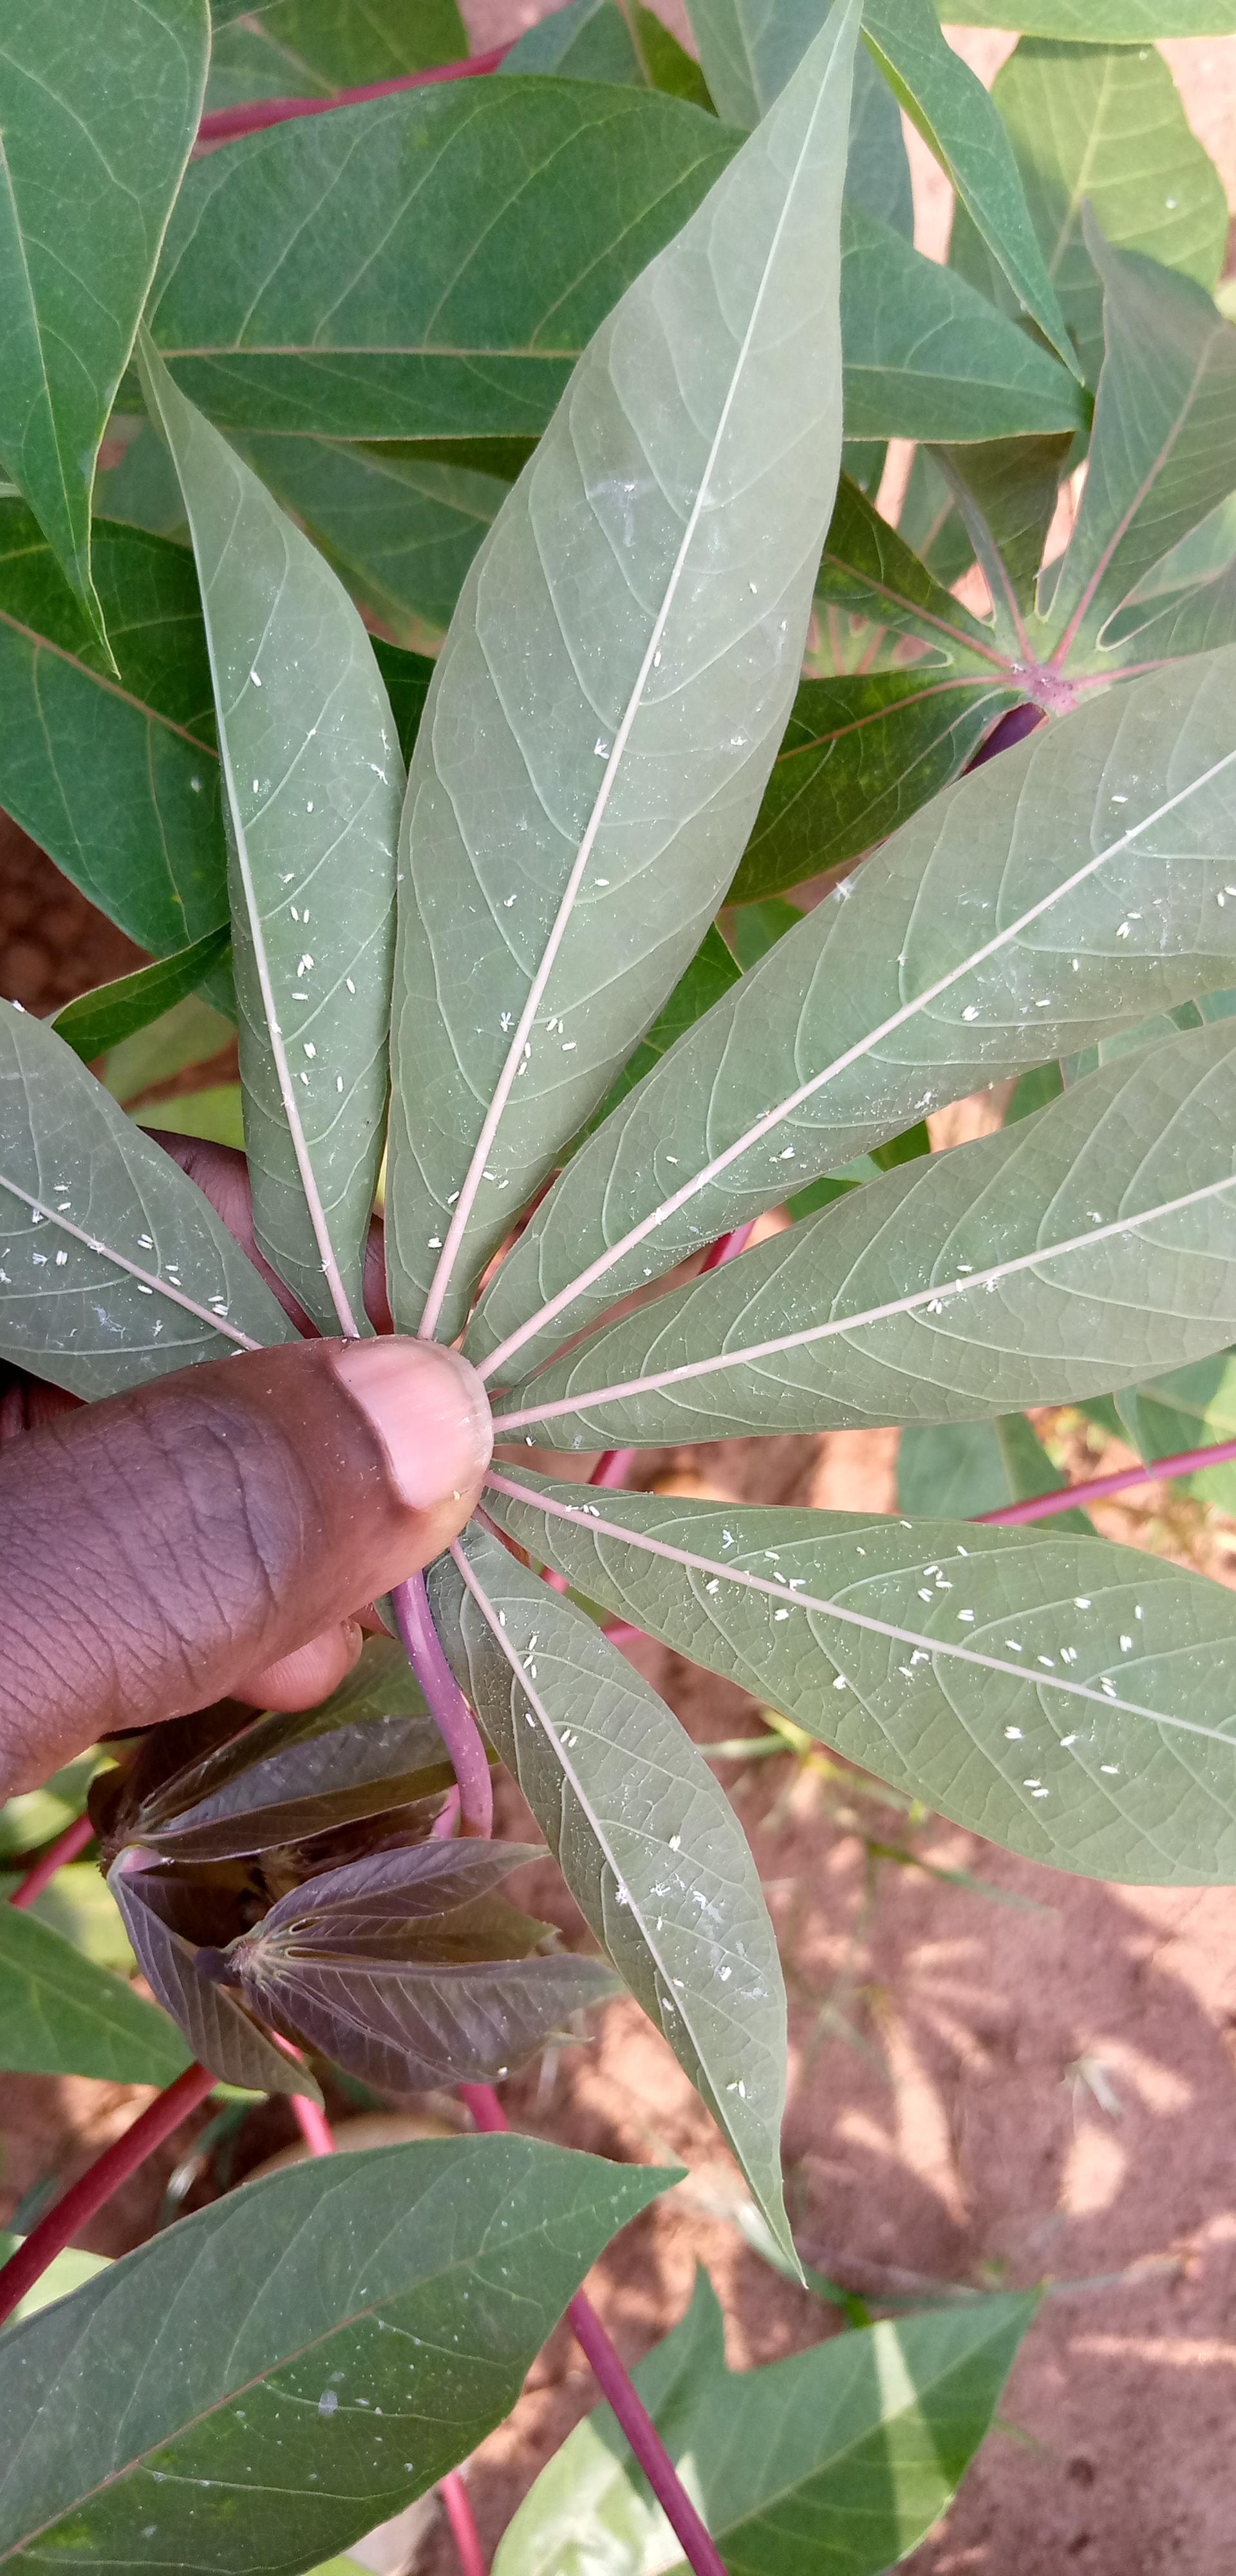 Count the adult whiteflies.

101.